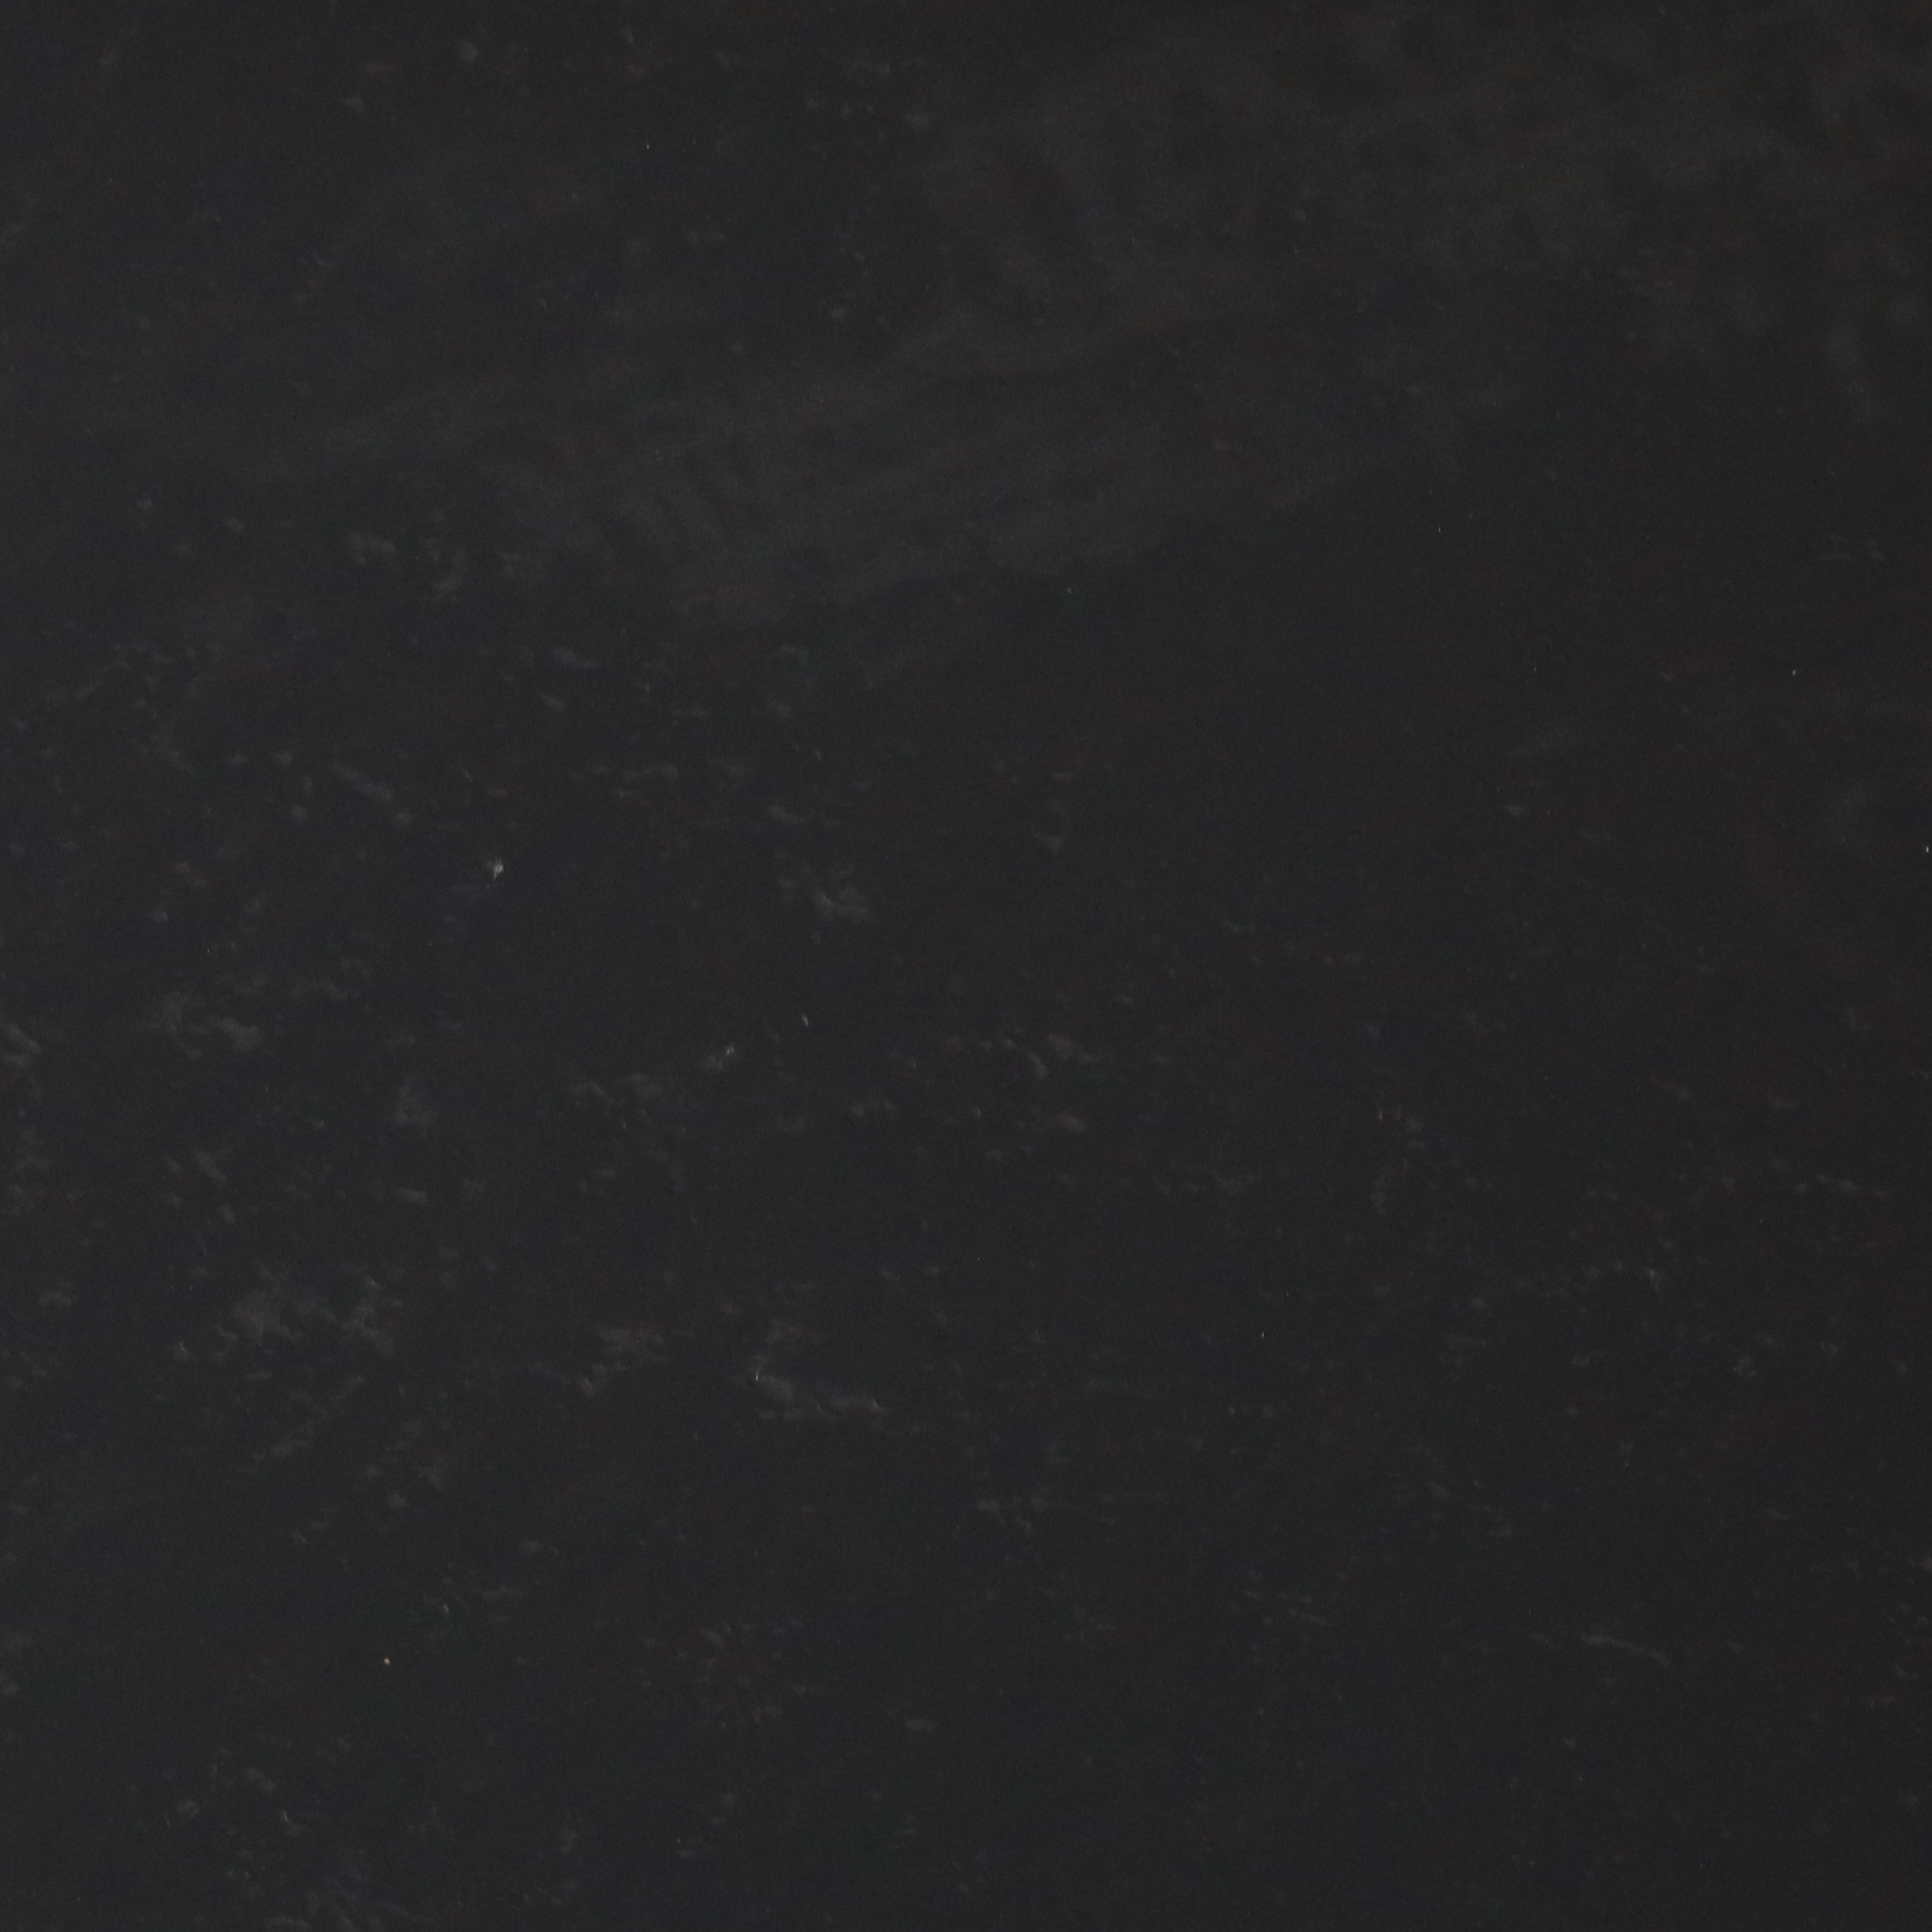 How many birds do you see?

0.